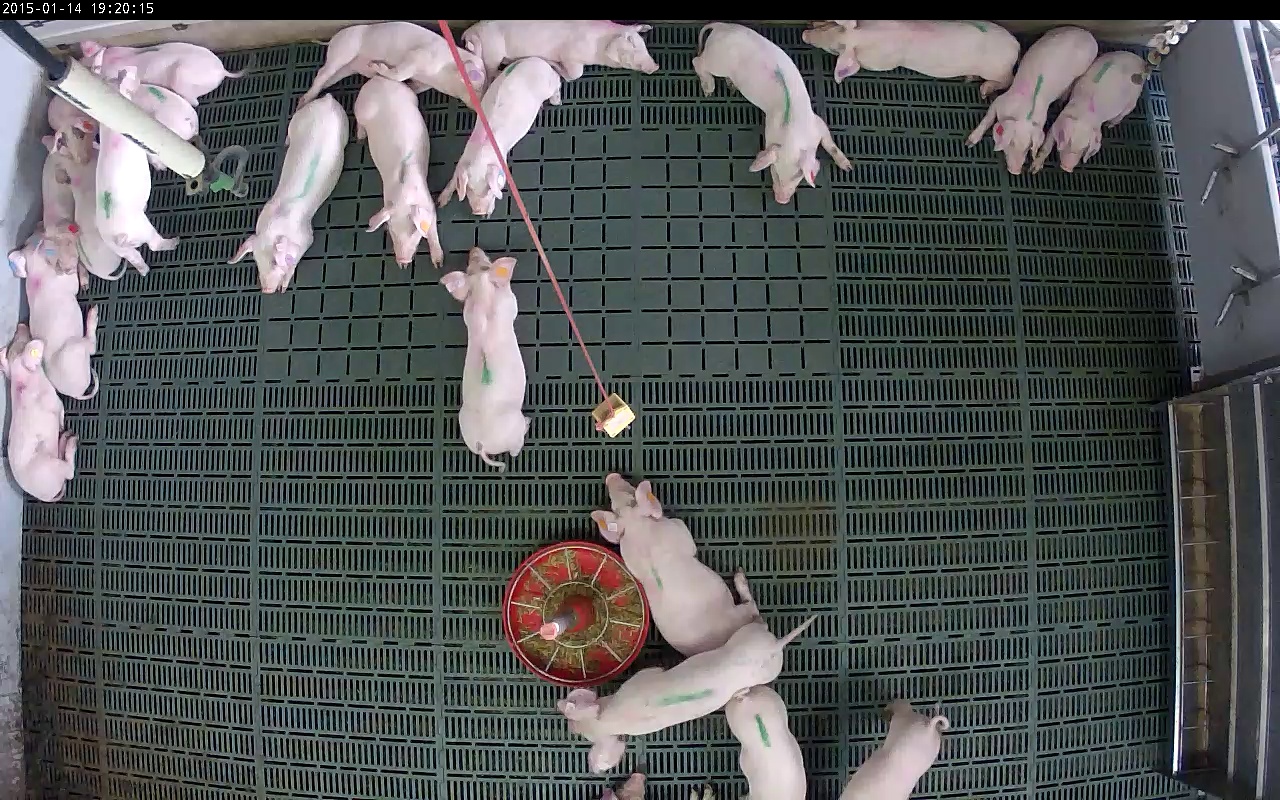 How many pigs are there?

23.